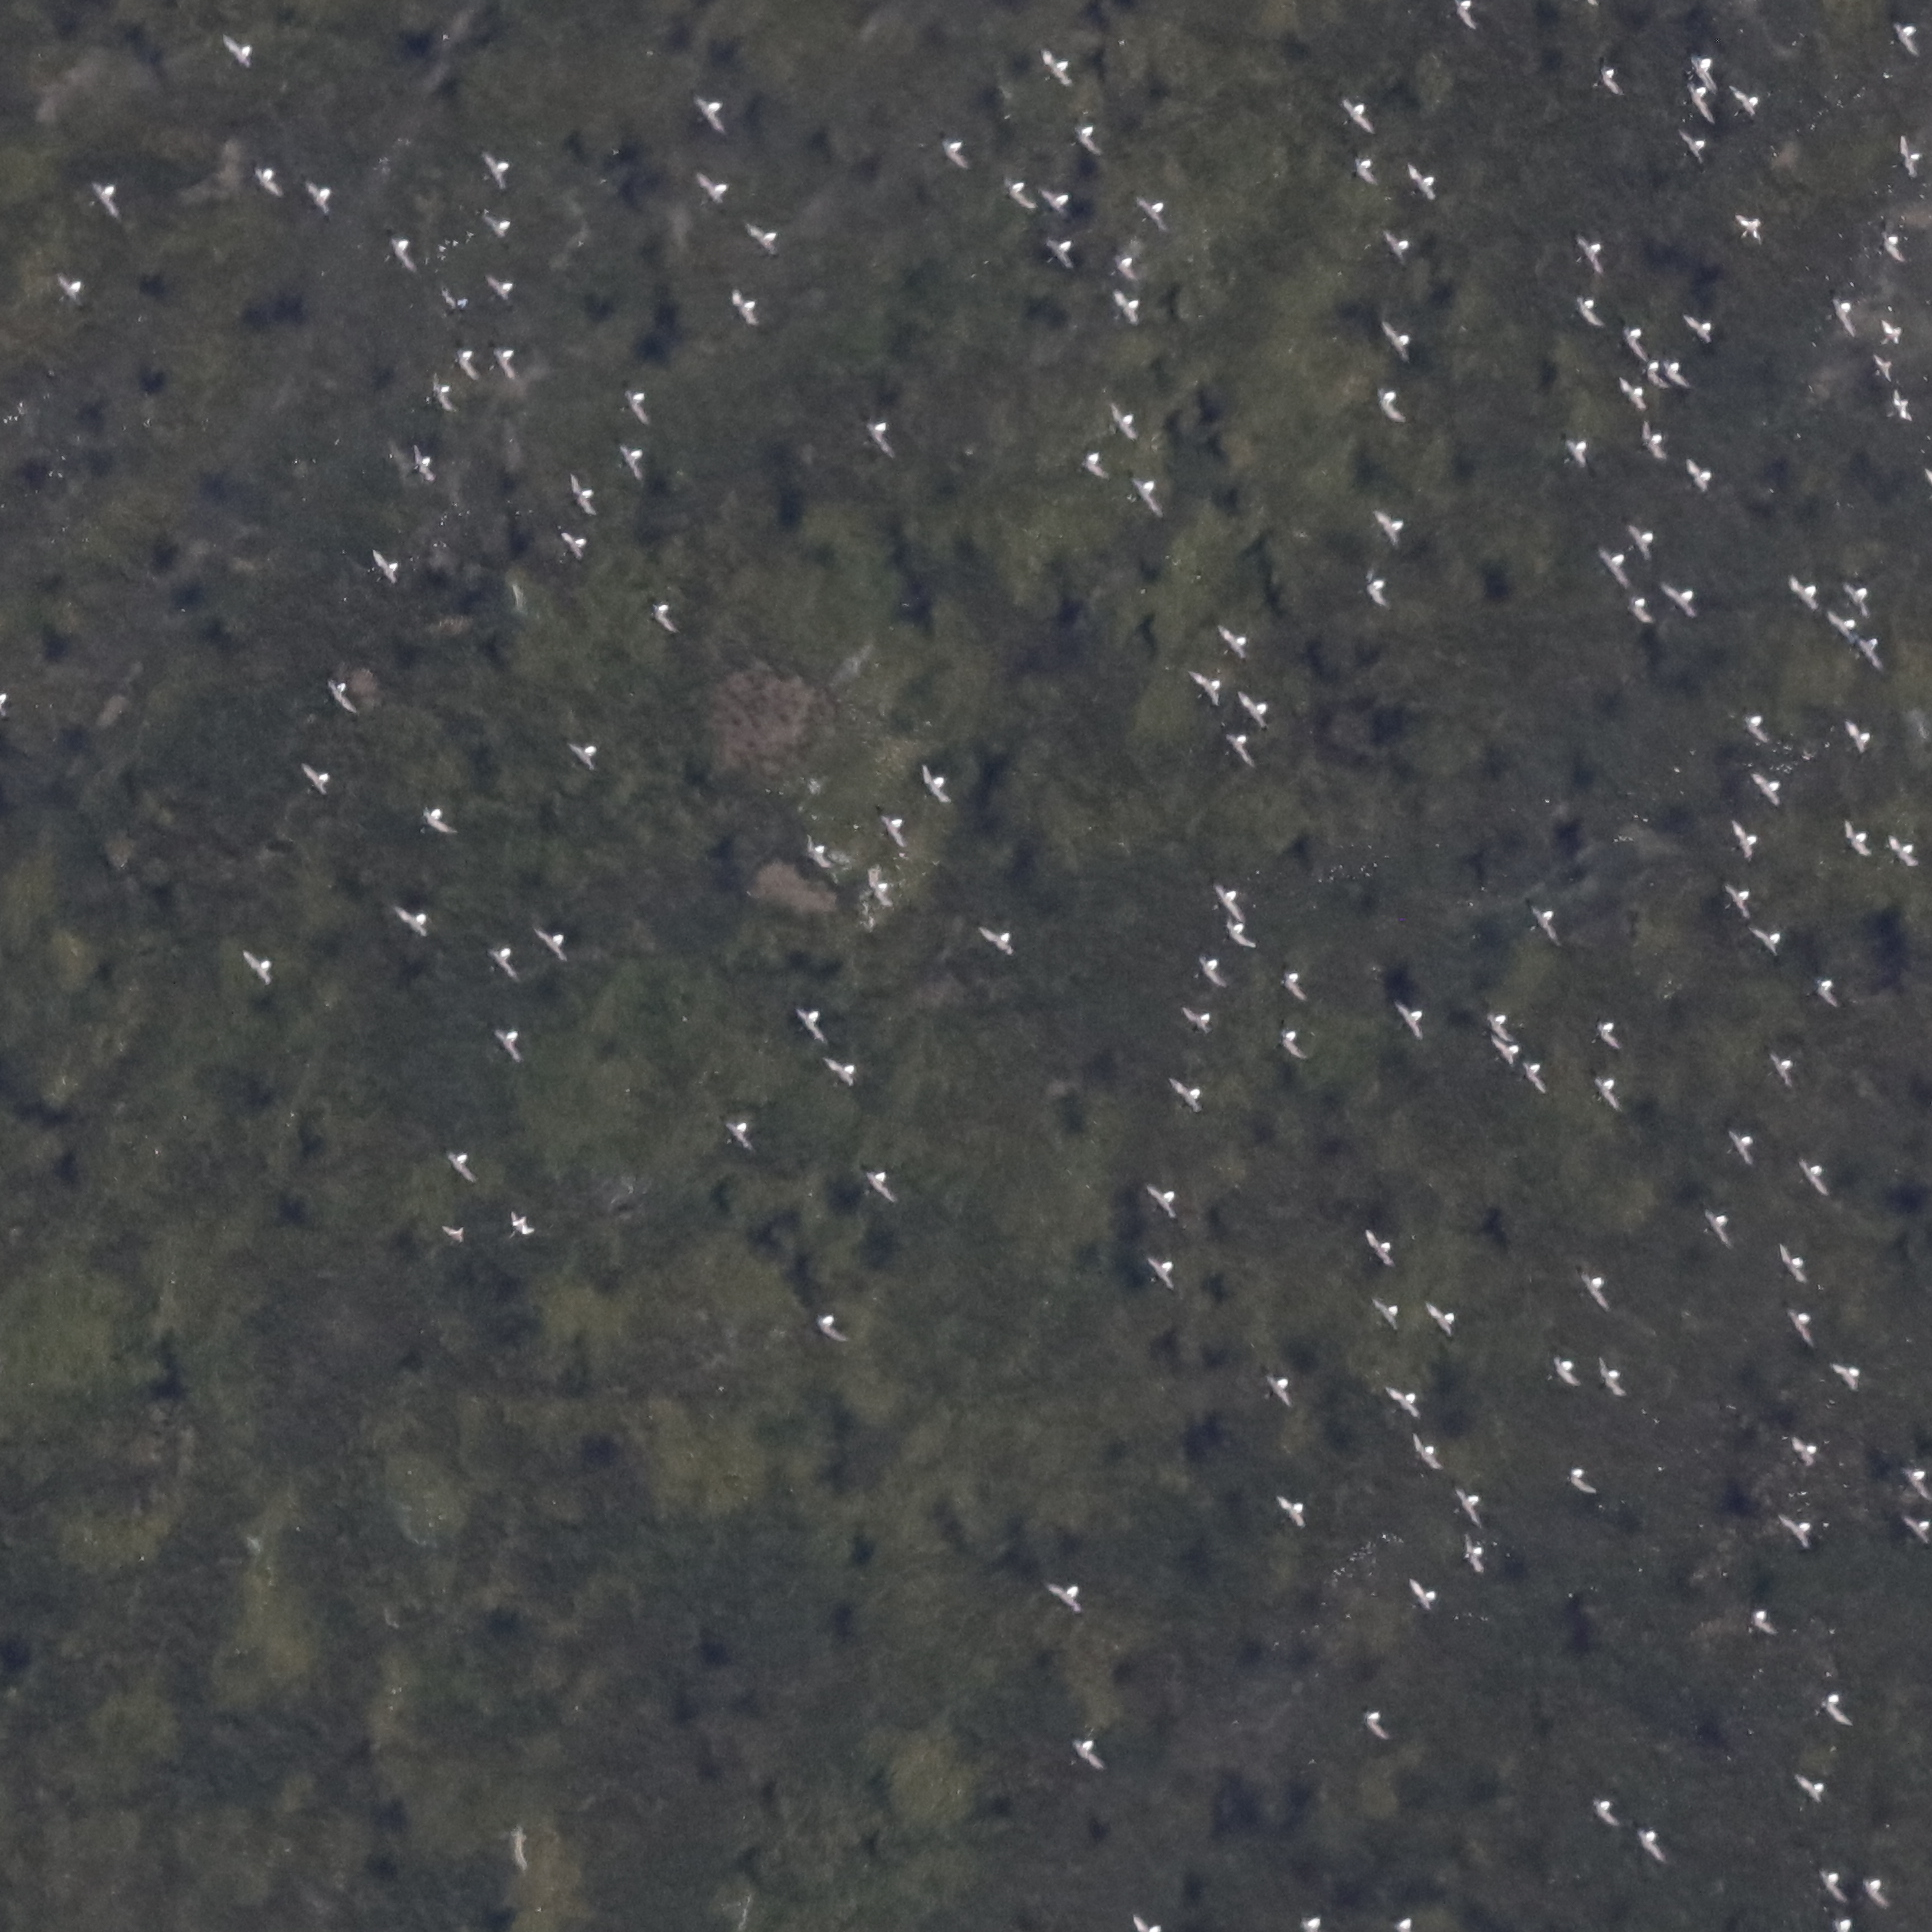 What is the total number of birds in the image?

165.